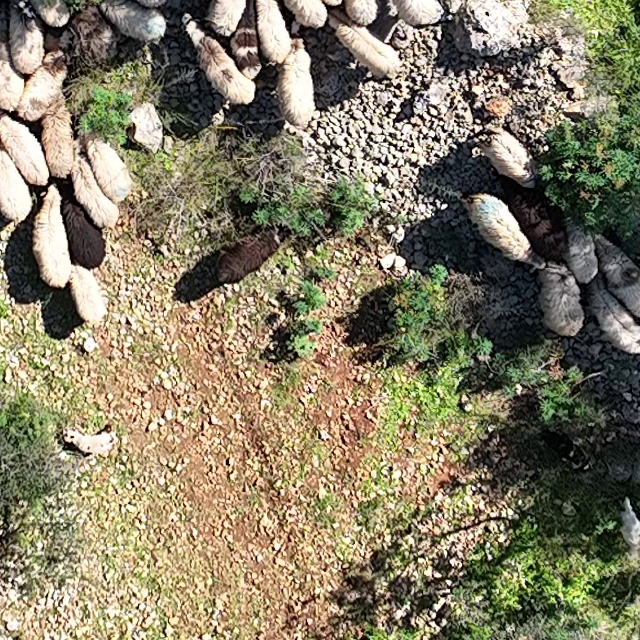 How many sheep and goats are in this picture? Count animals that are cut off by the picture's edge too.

34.